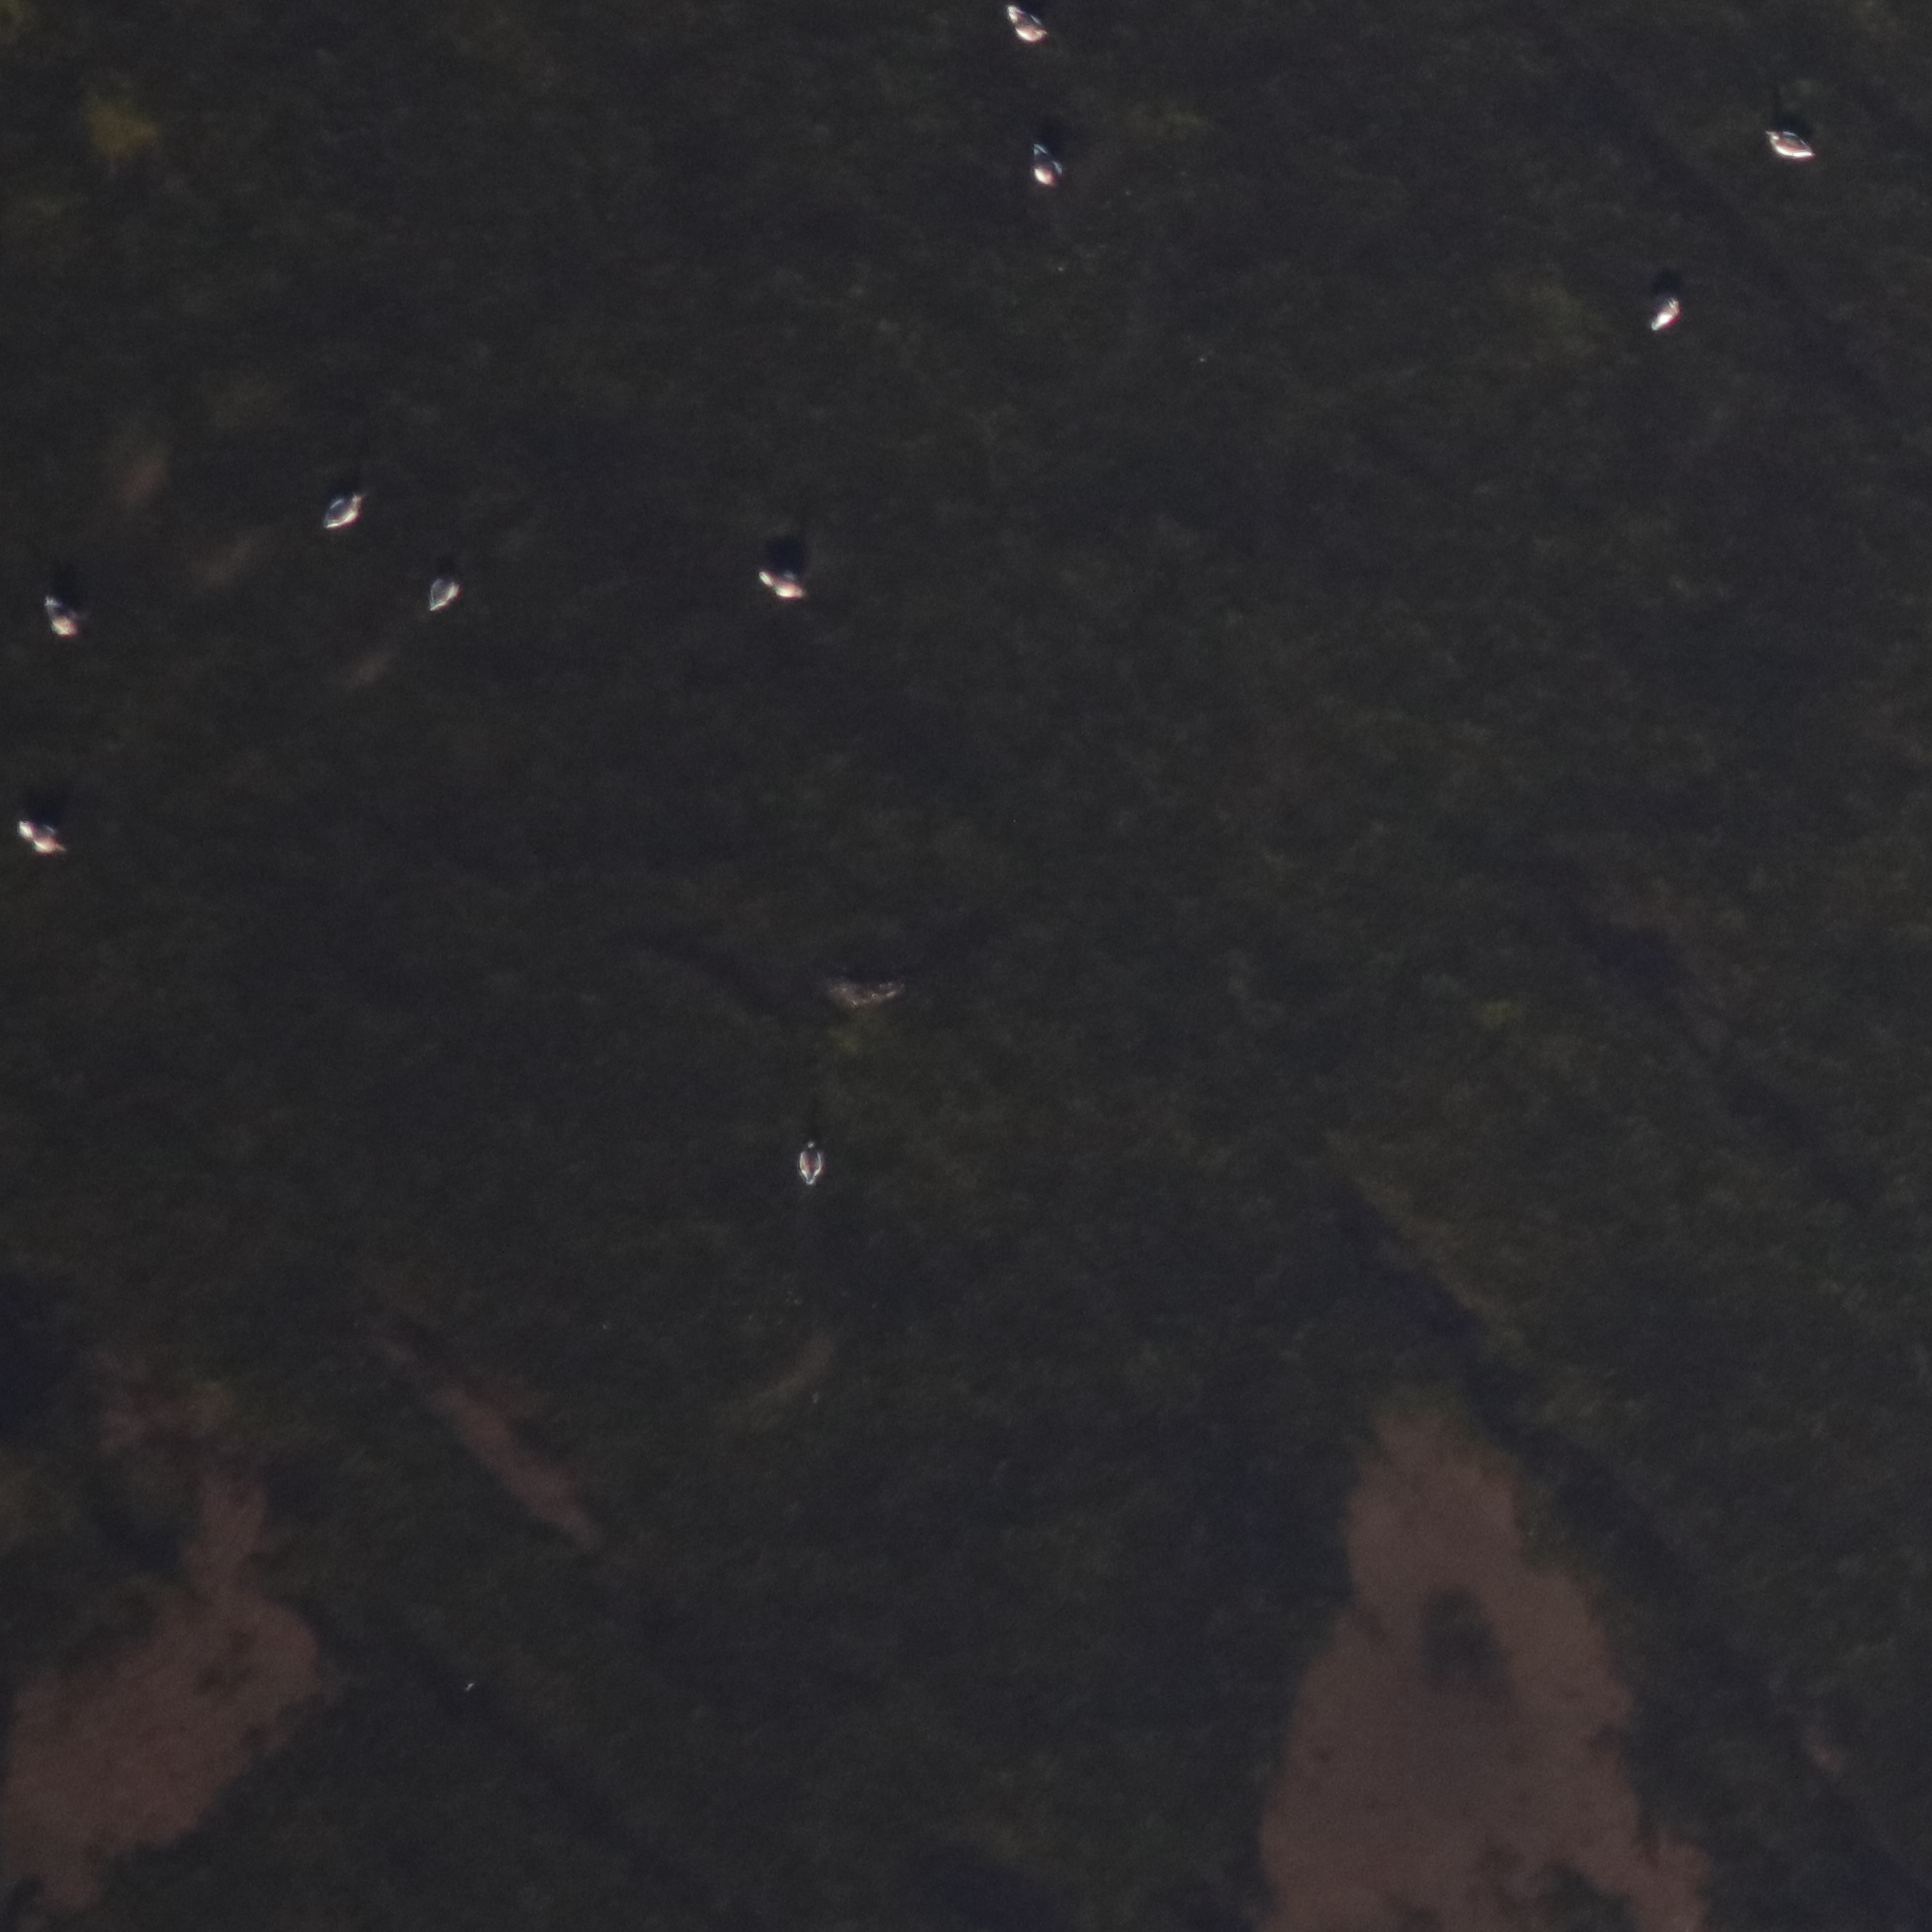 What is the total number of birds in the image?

10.